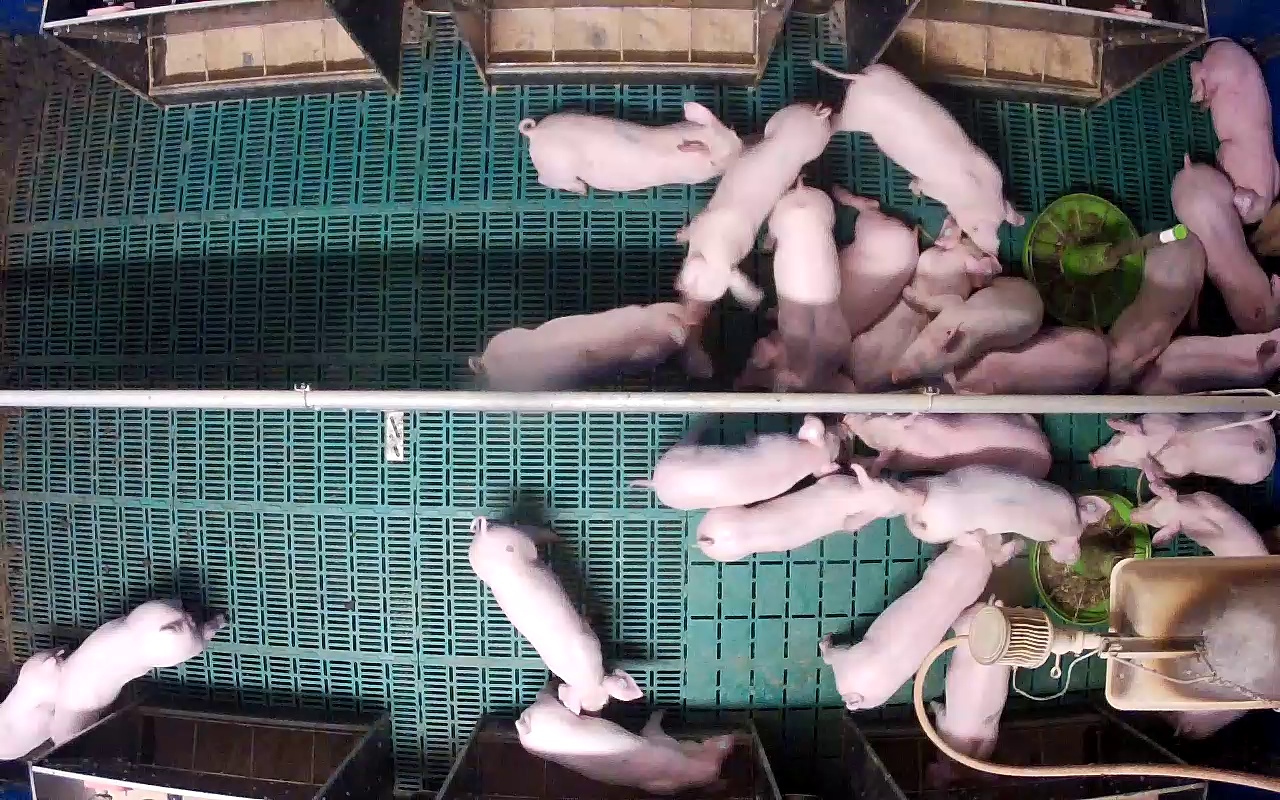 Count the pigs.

26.